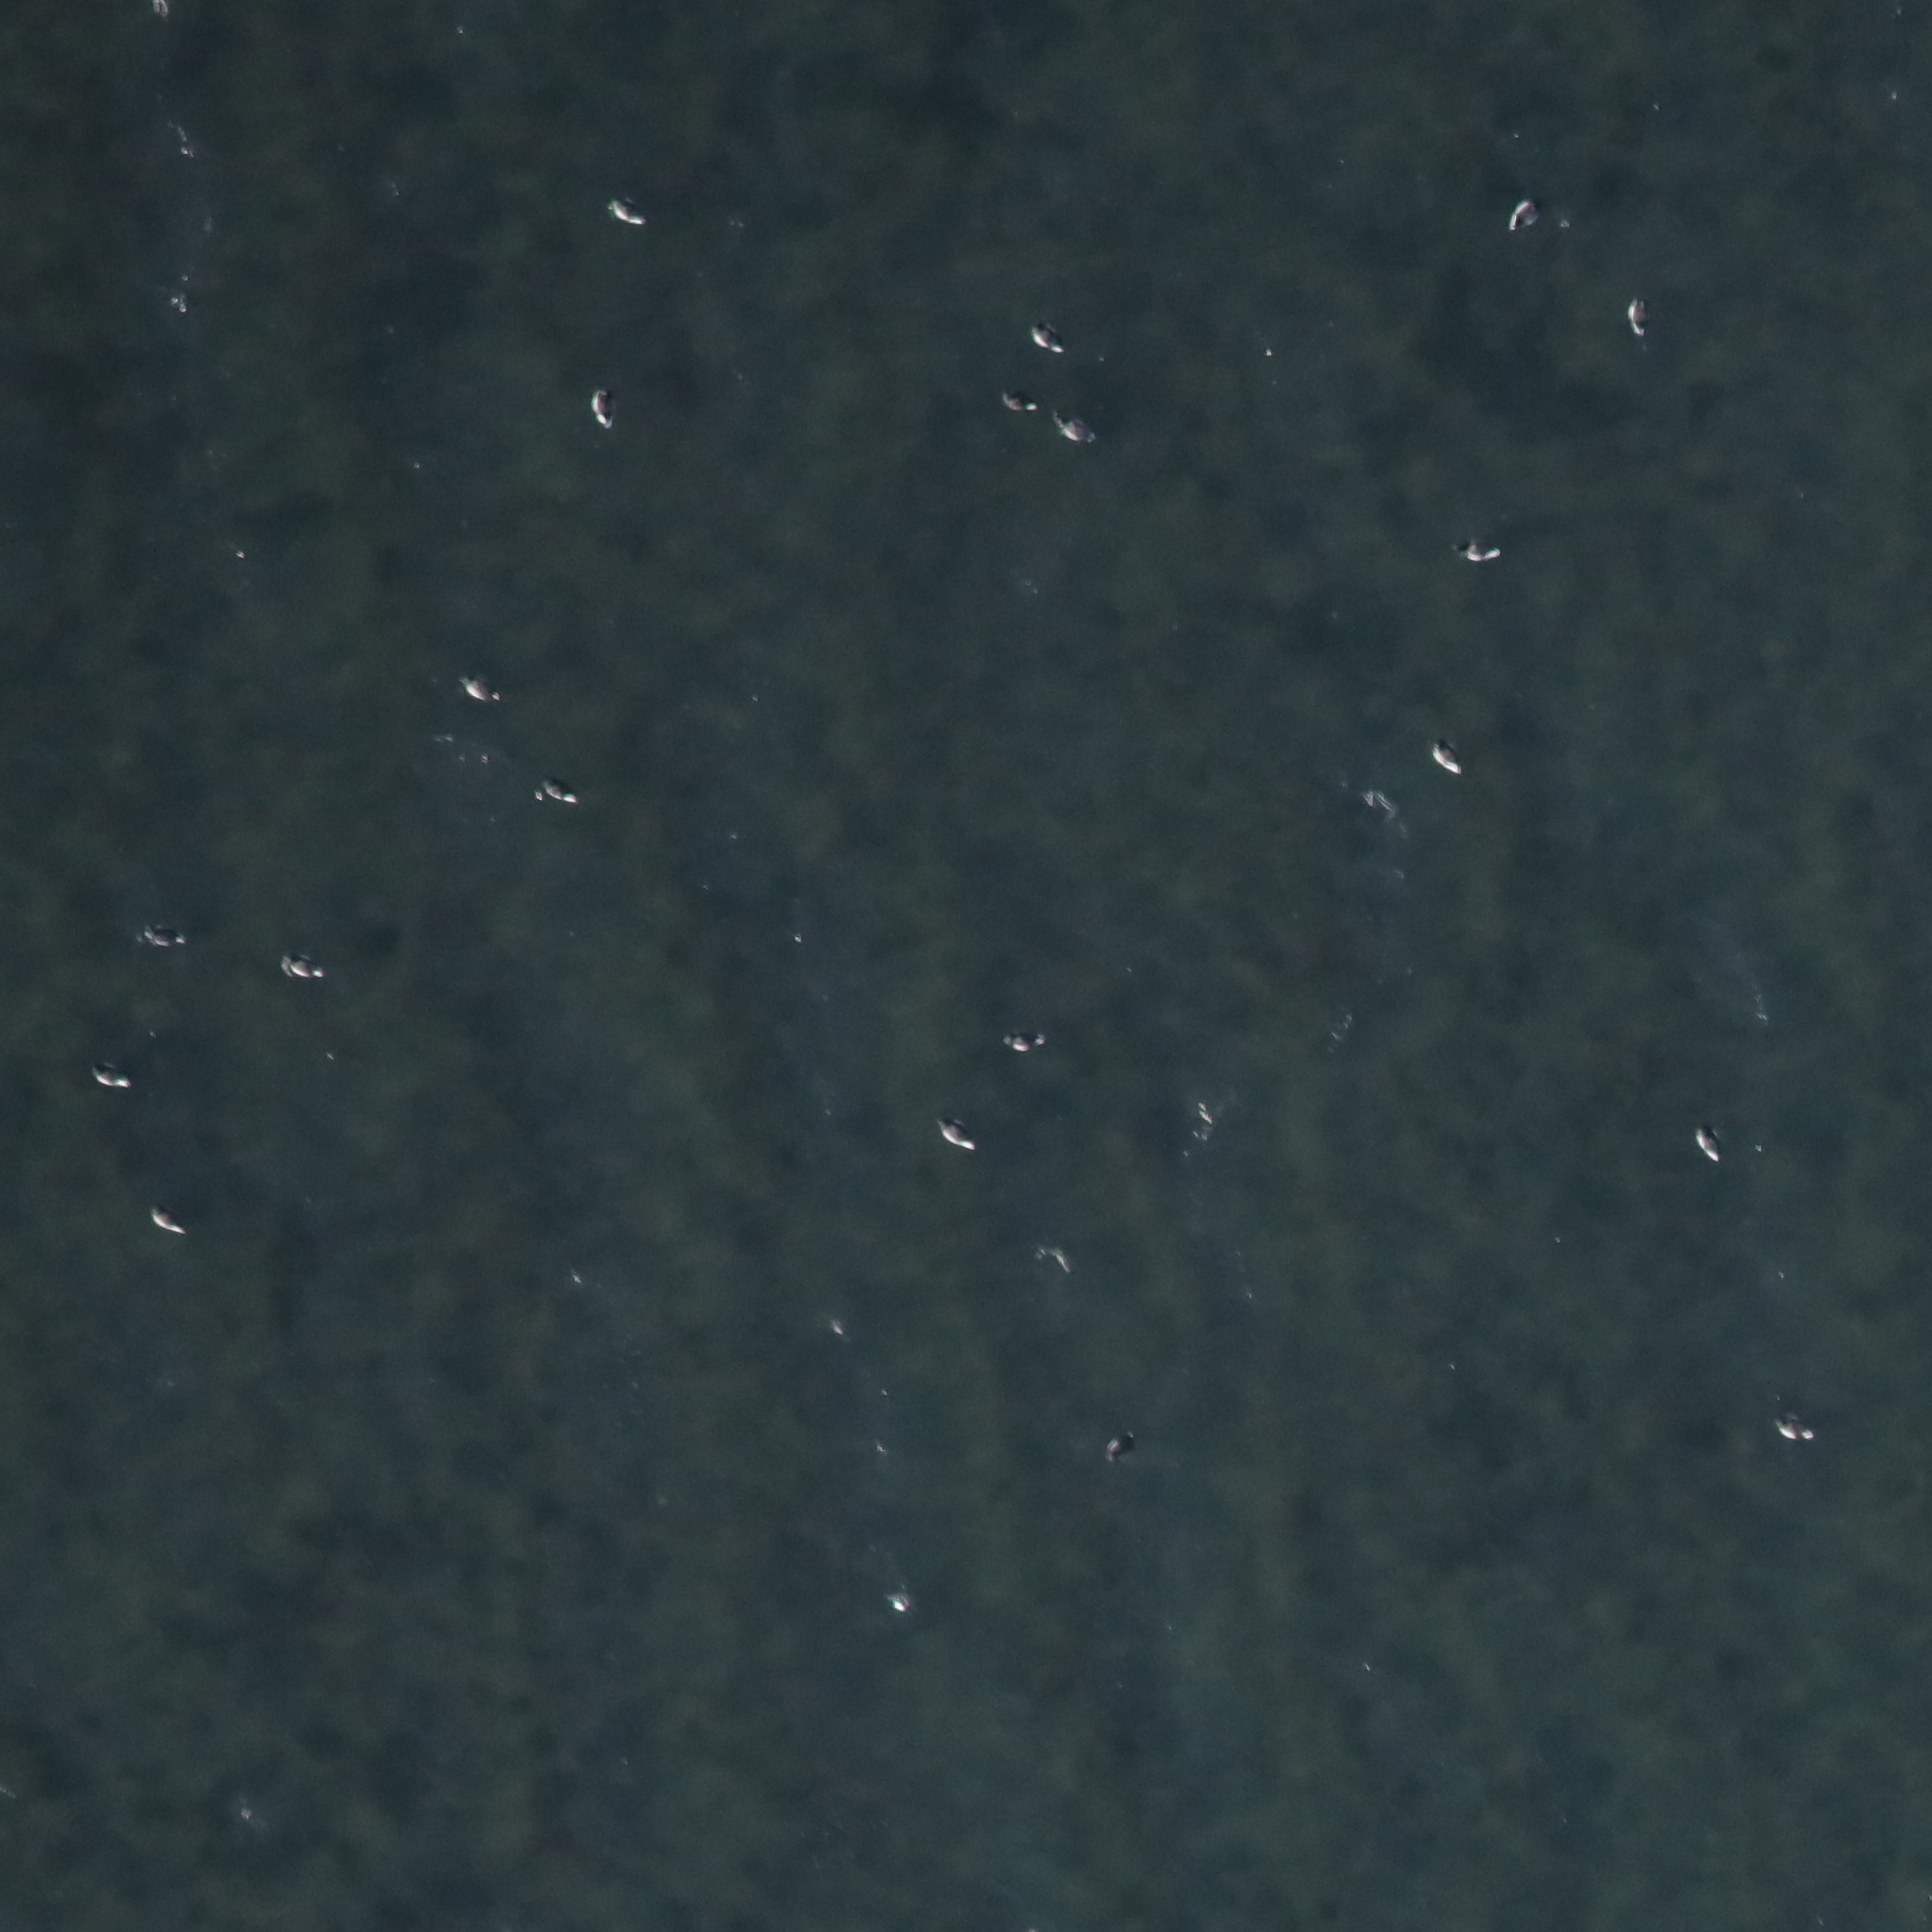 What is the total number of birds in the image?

20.